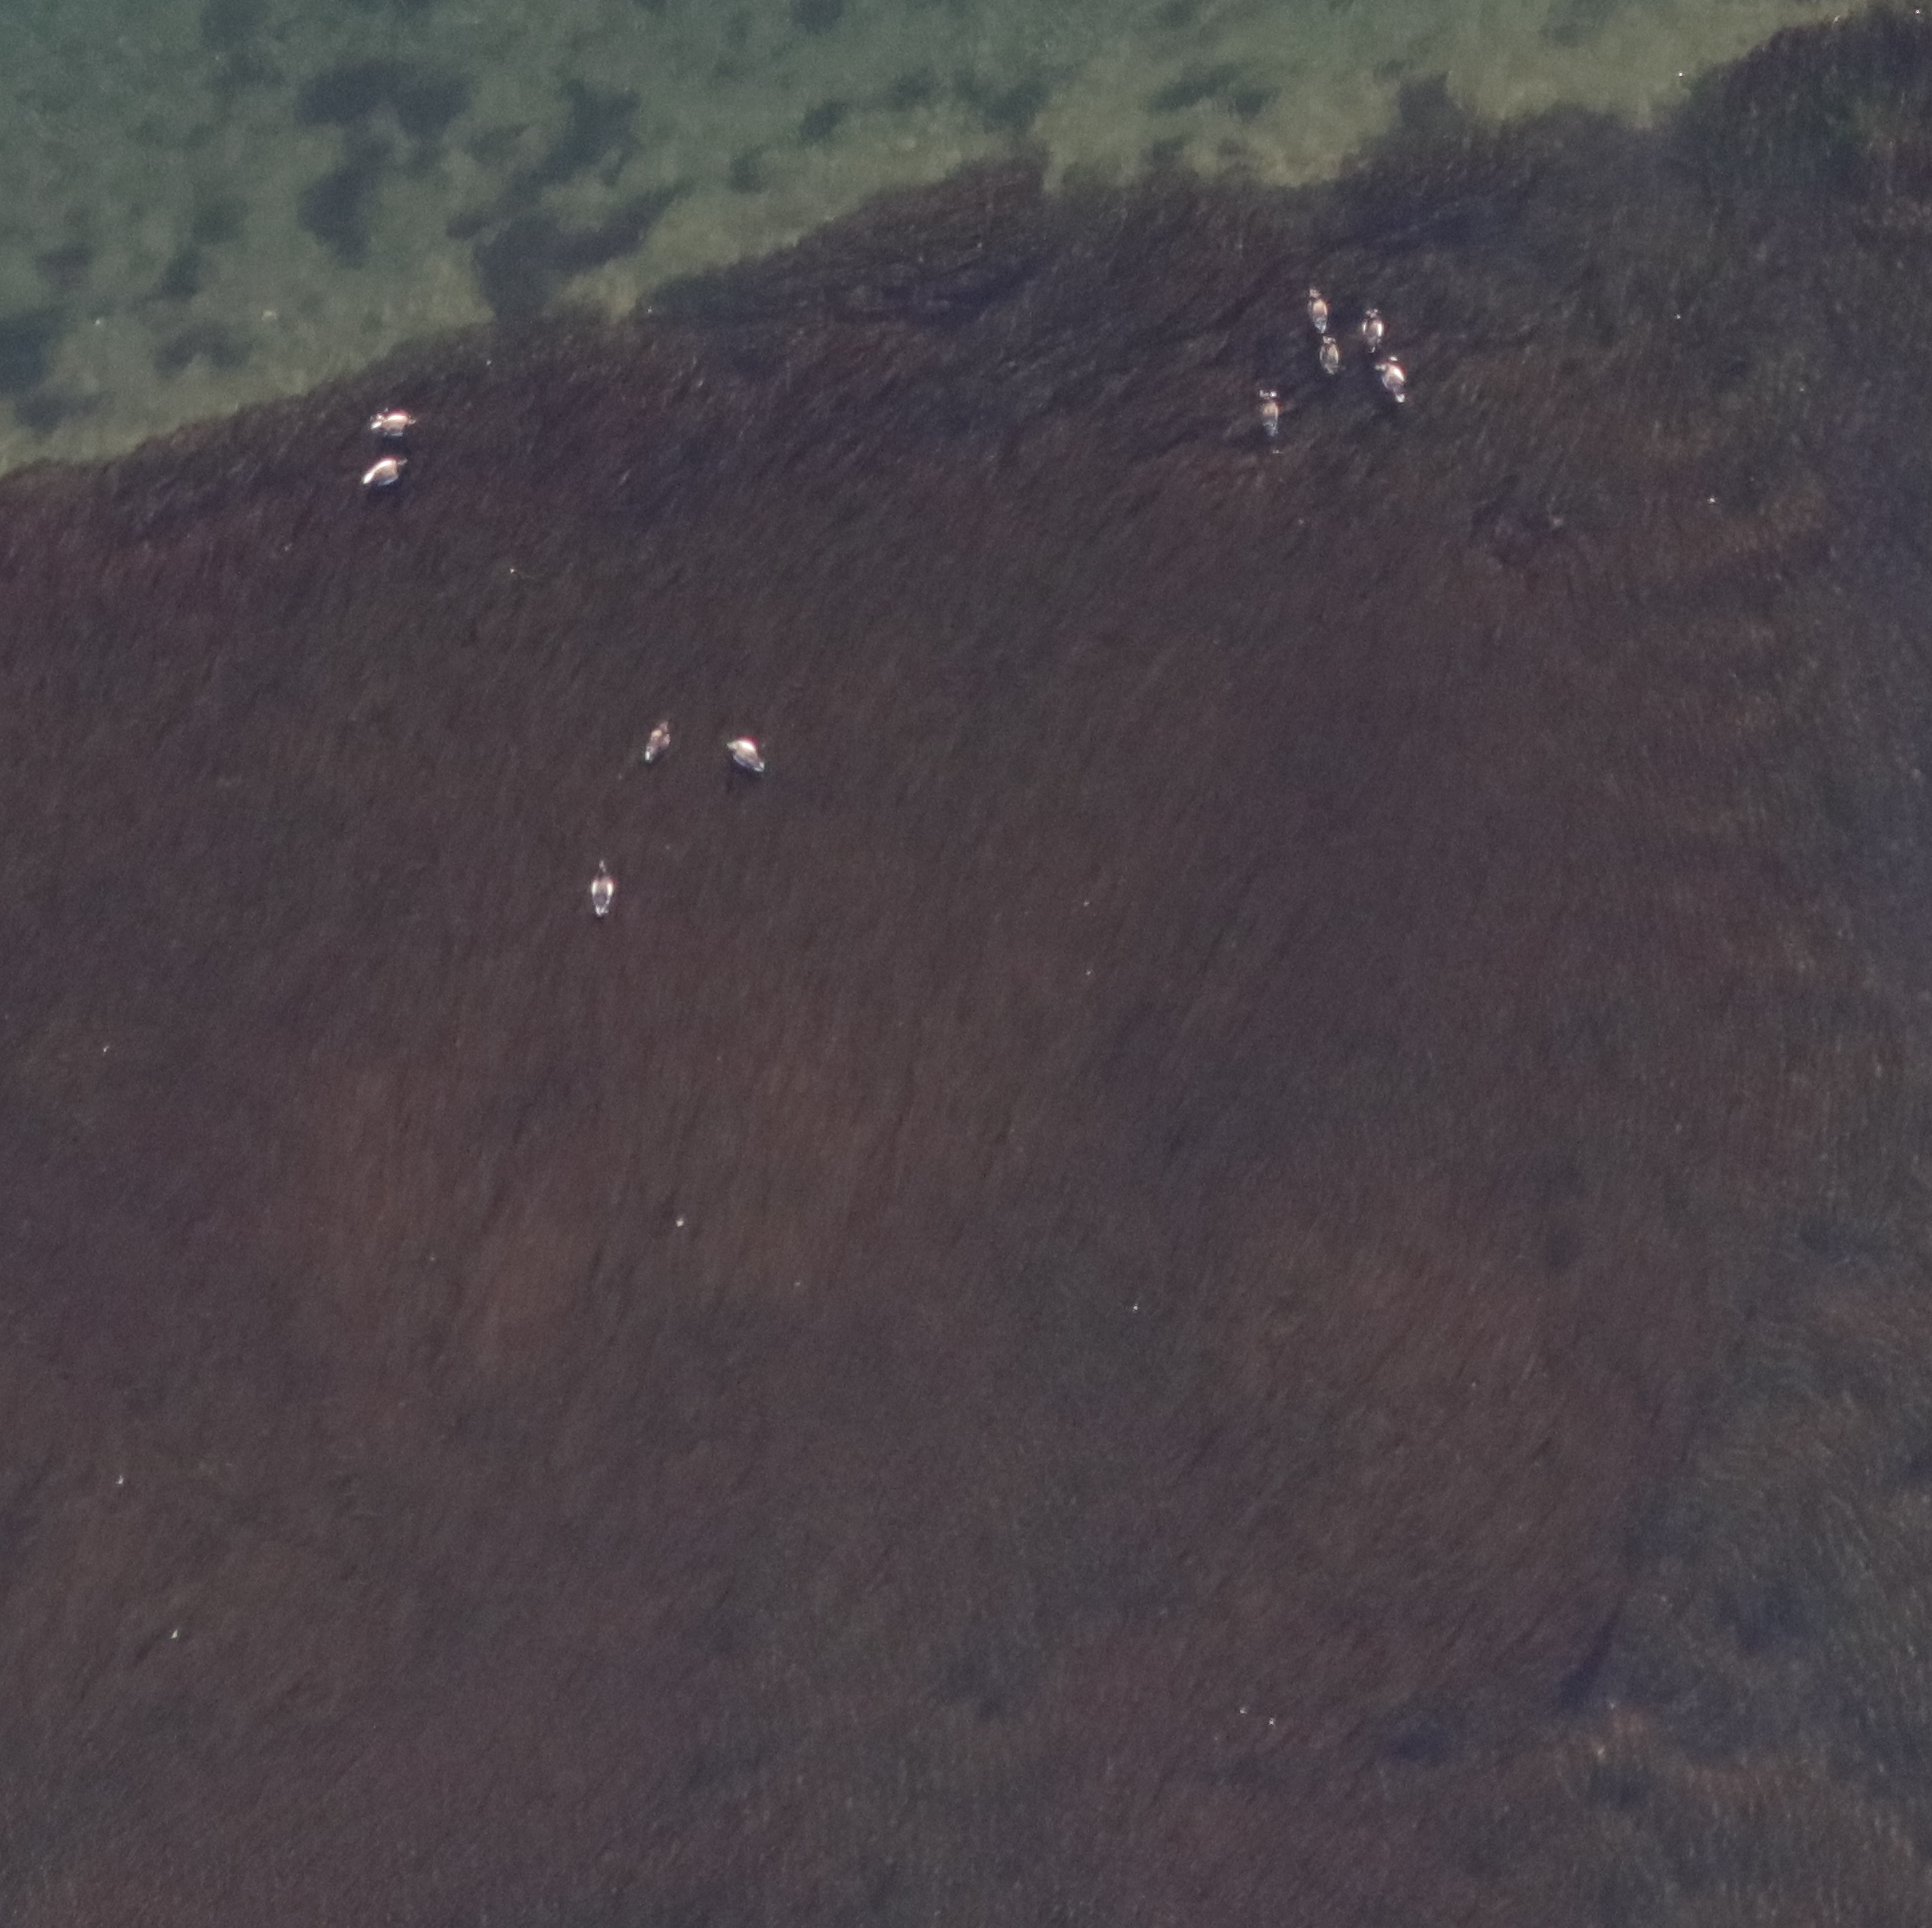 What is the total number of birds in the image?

10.